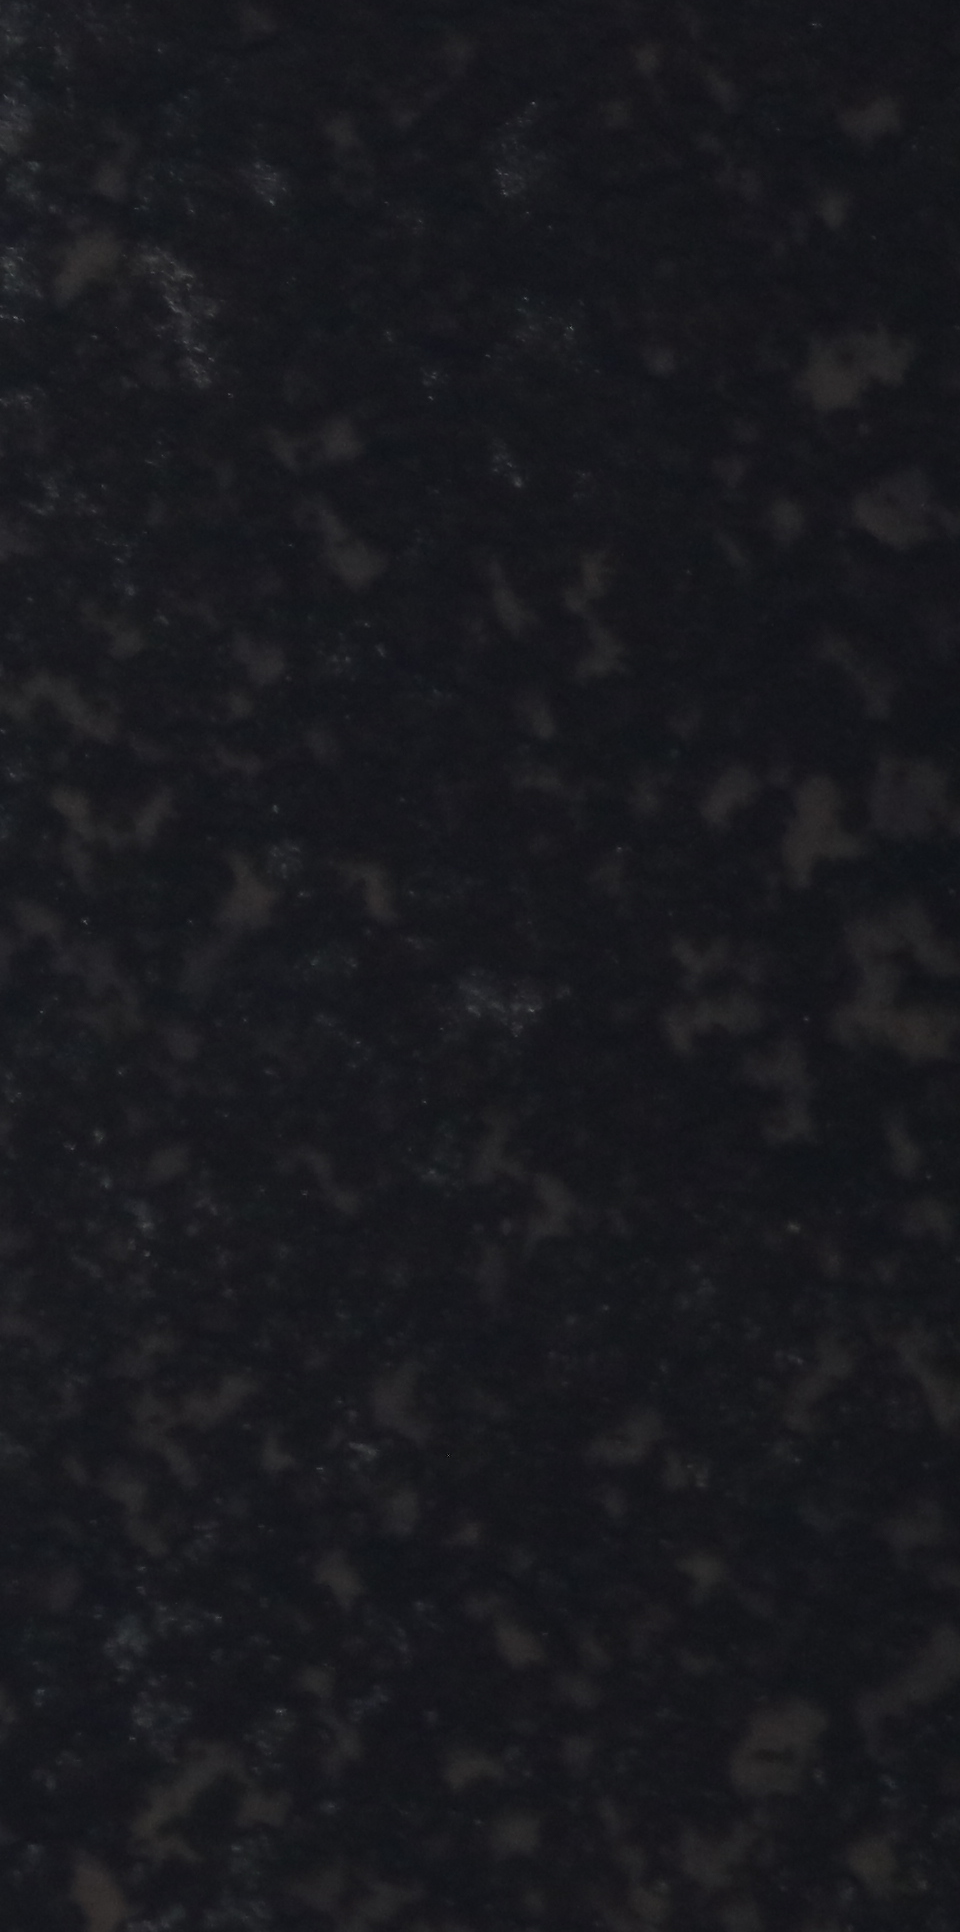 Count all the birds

0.